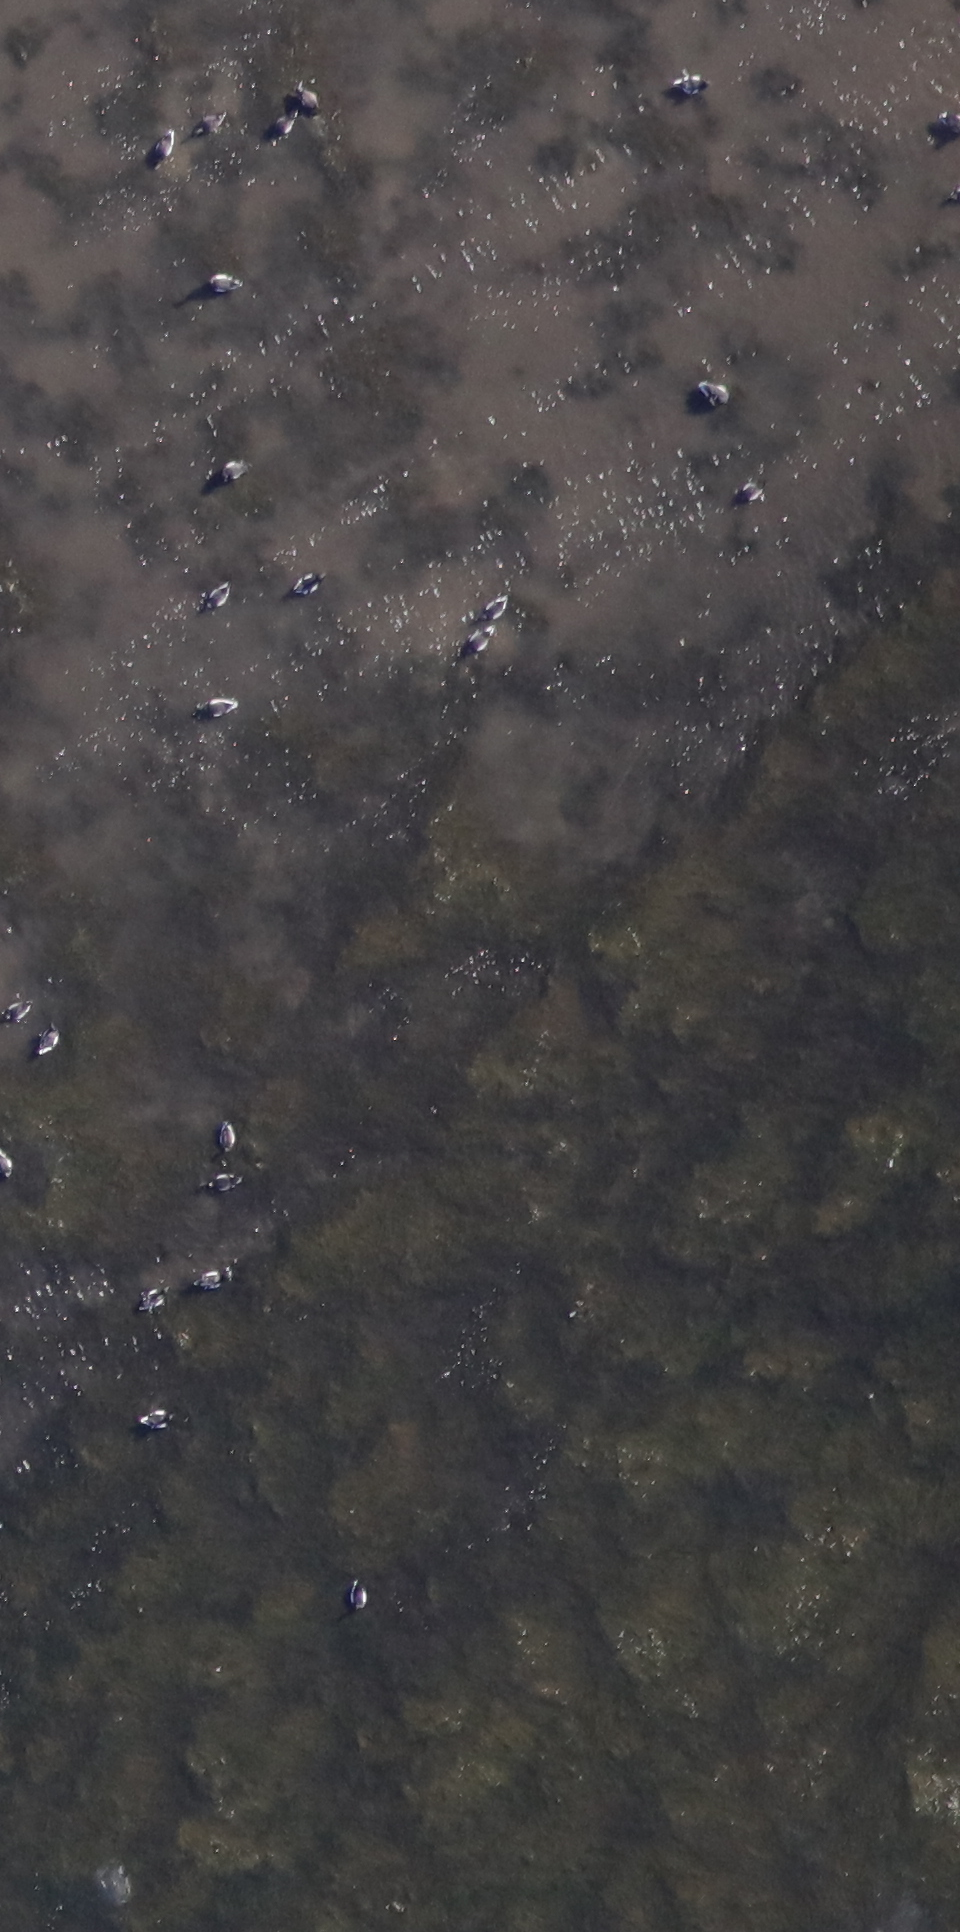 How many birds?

24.